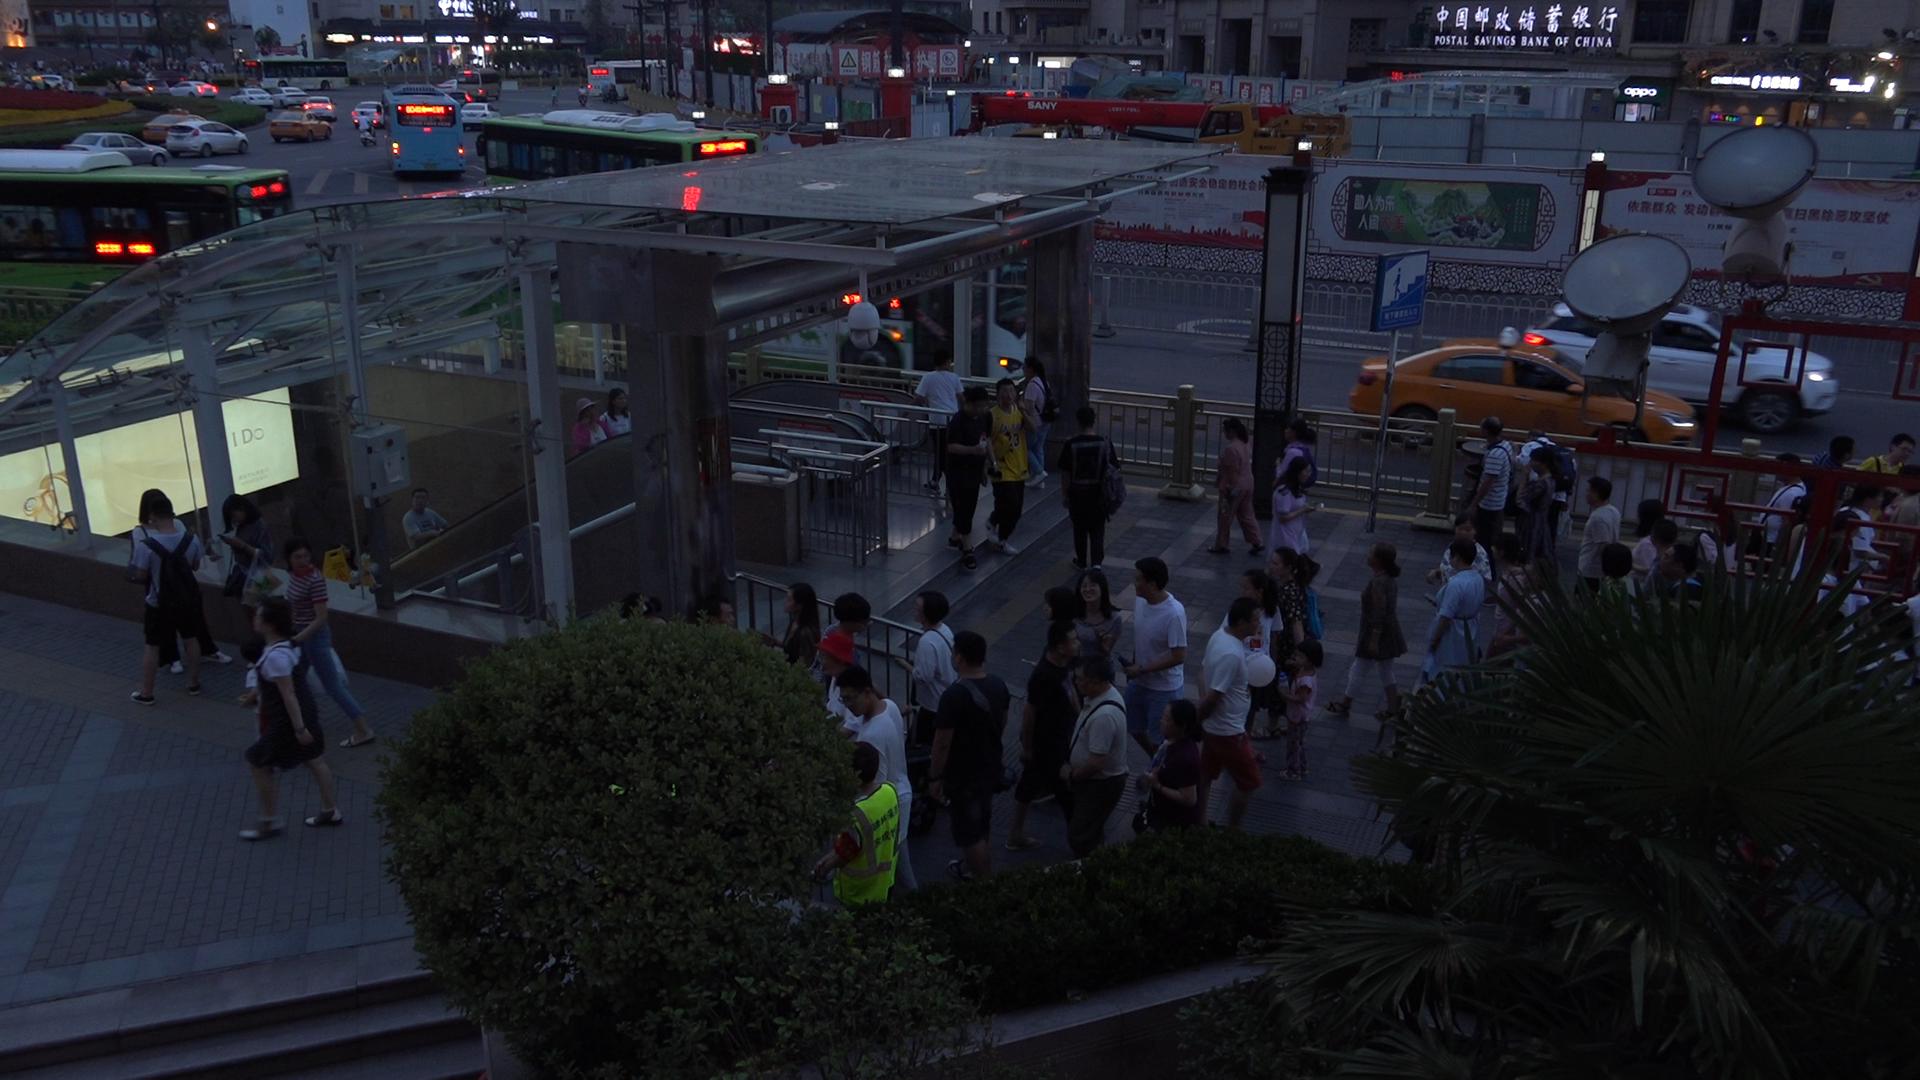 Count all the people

107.